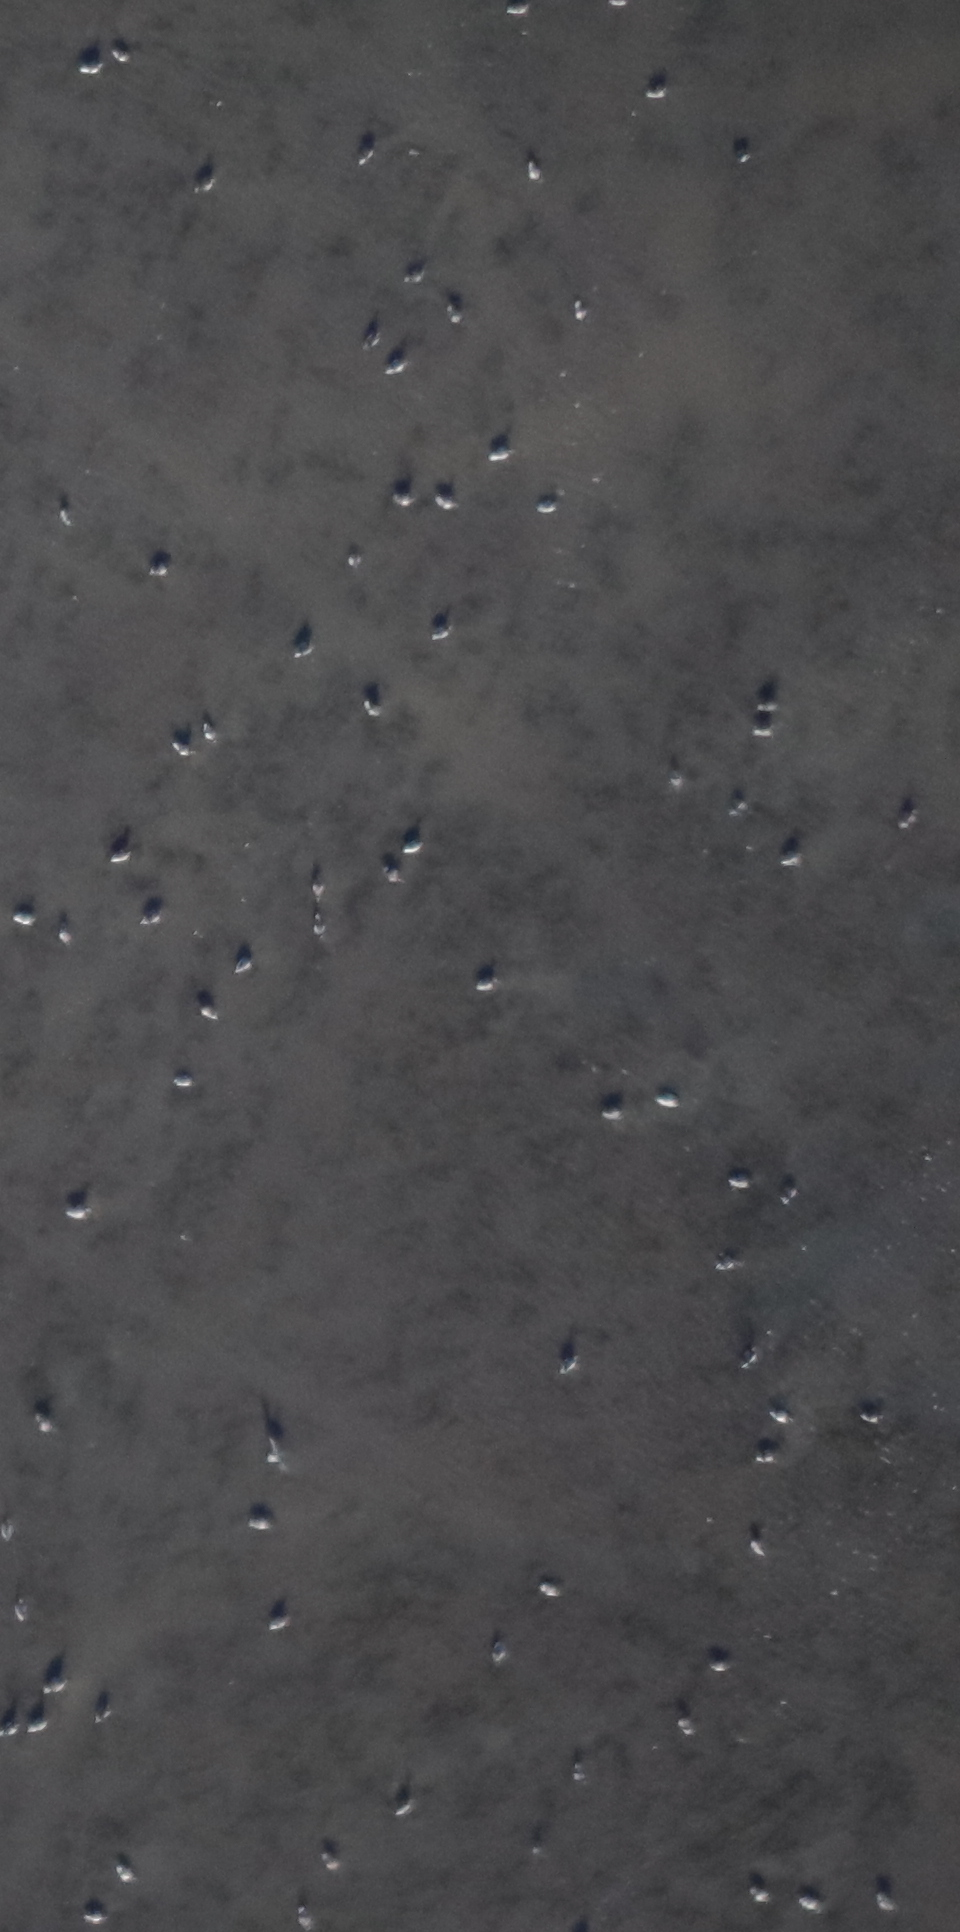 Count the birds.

78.